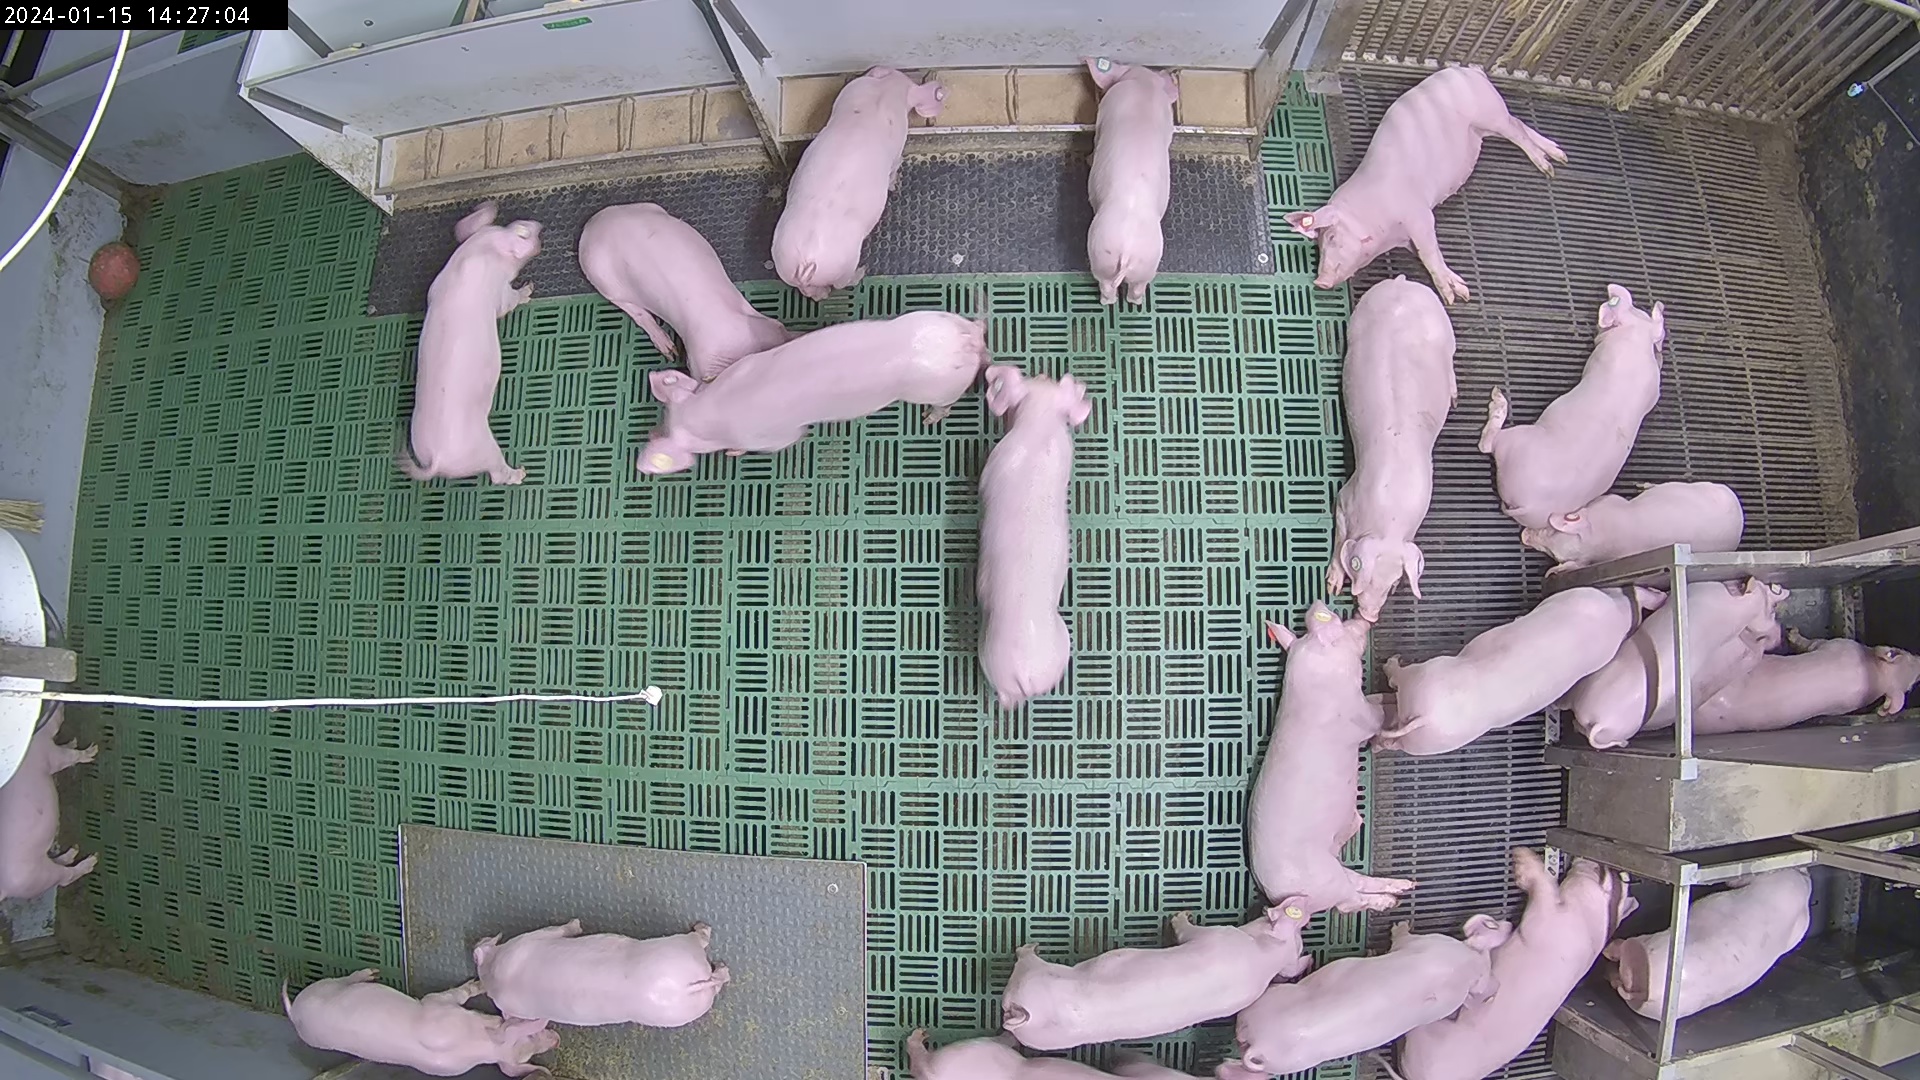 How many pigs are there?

23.